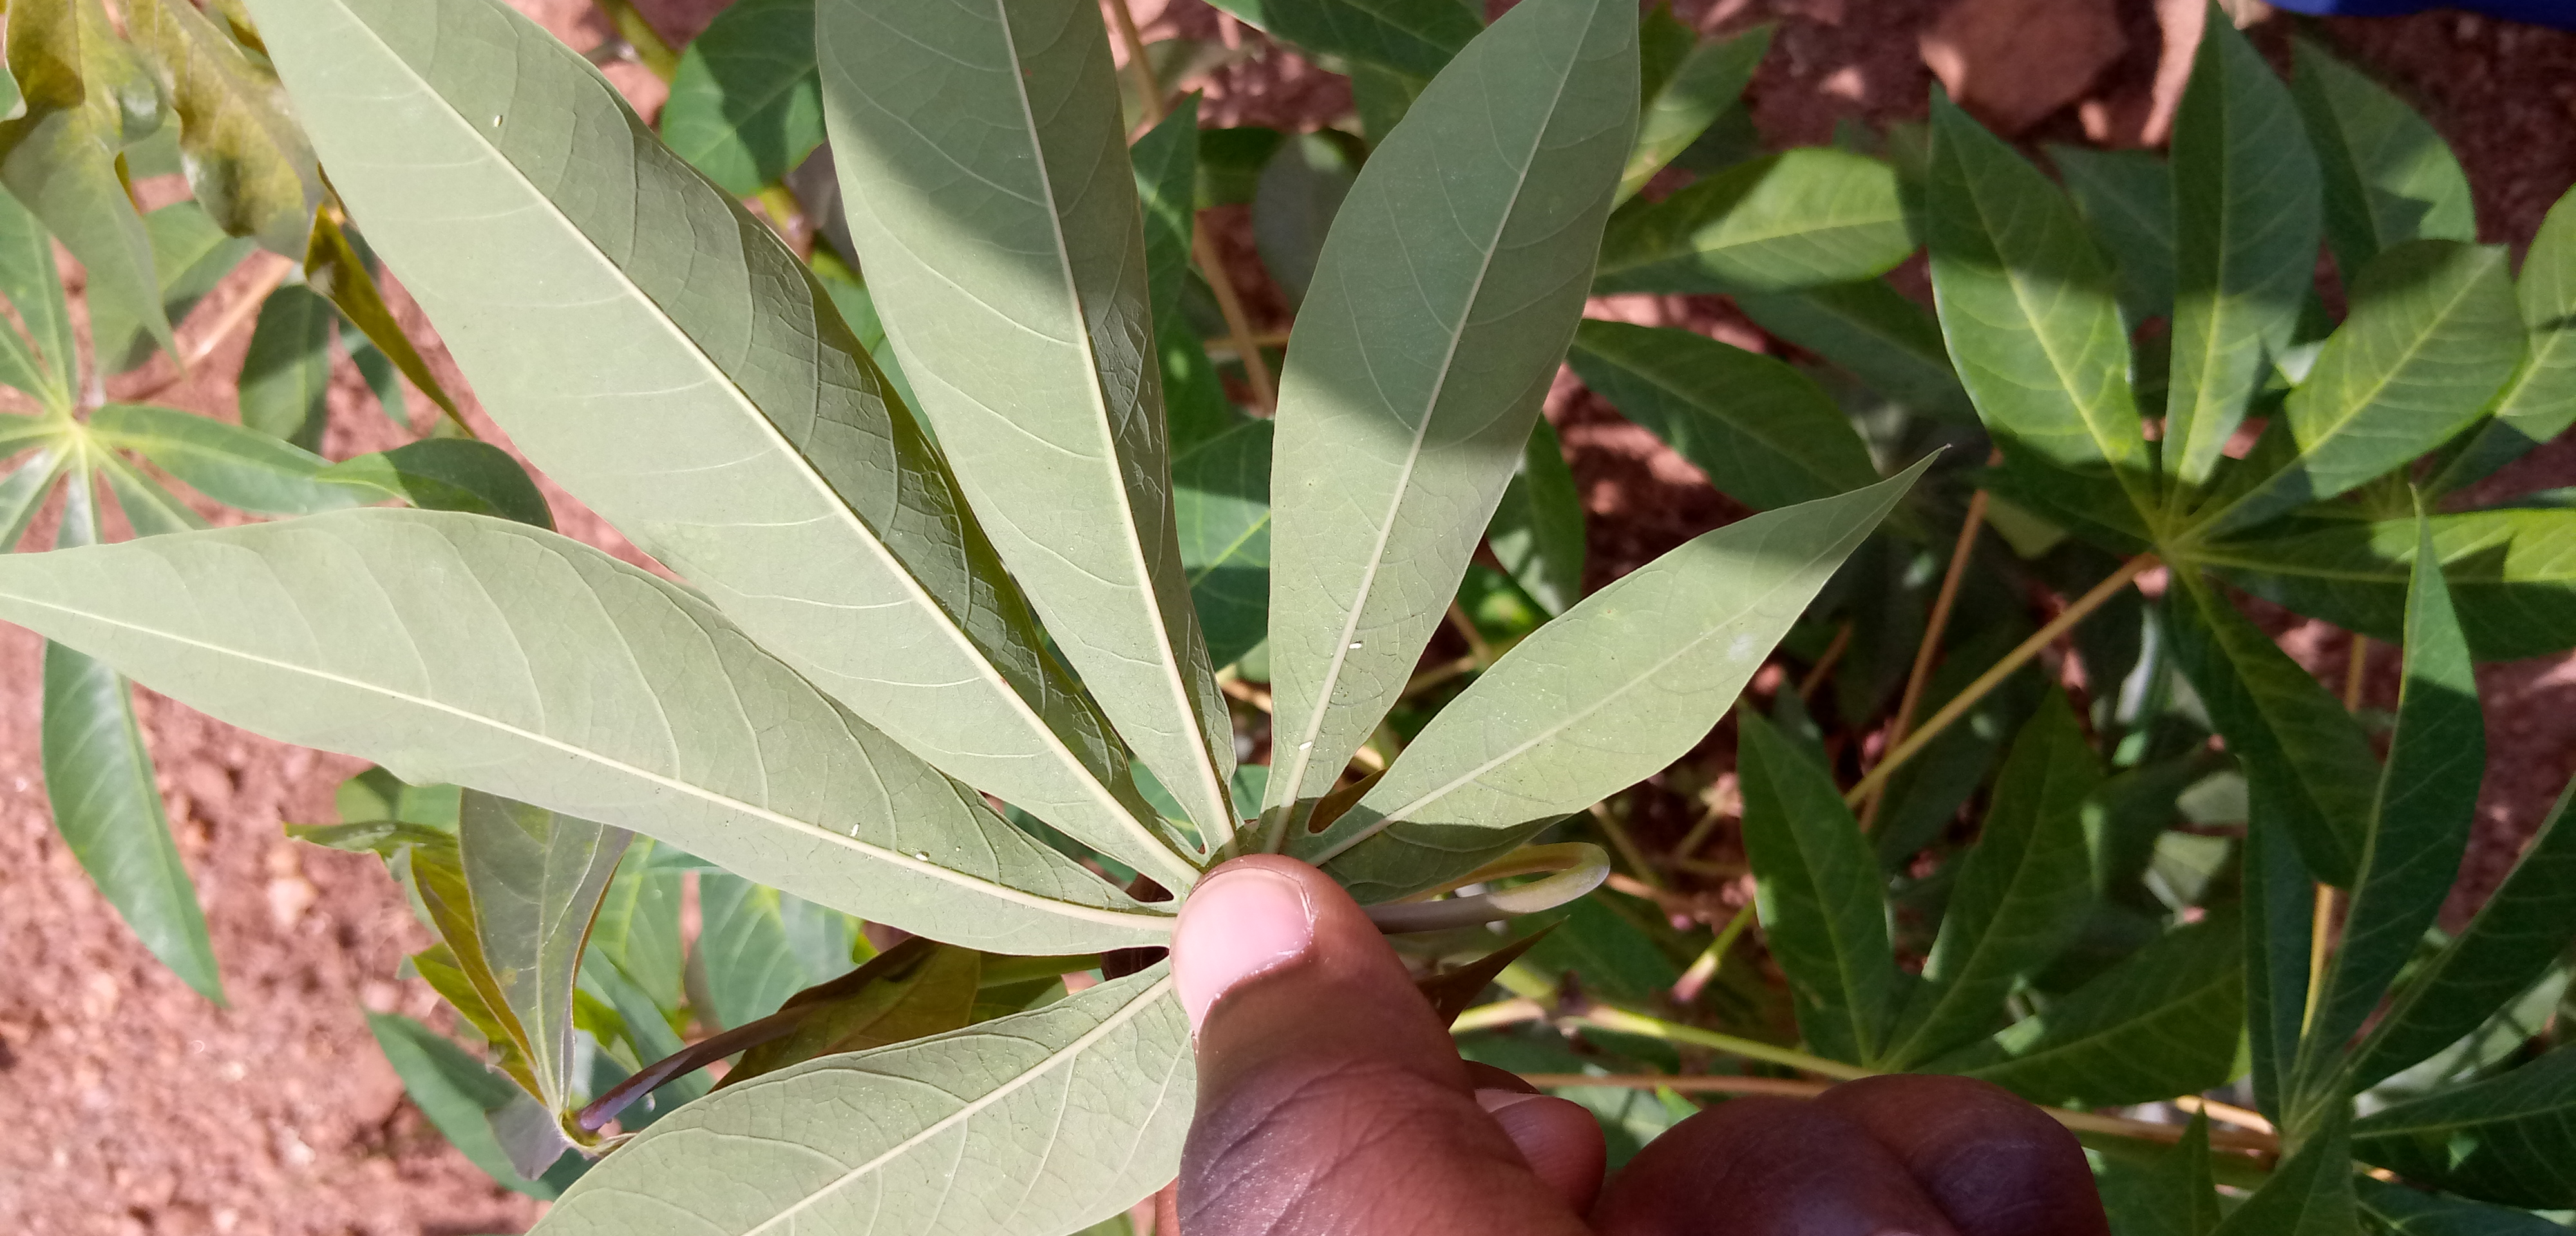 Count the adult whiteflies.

5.